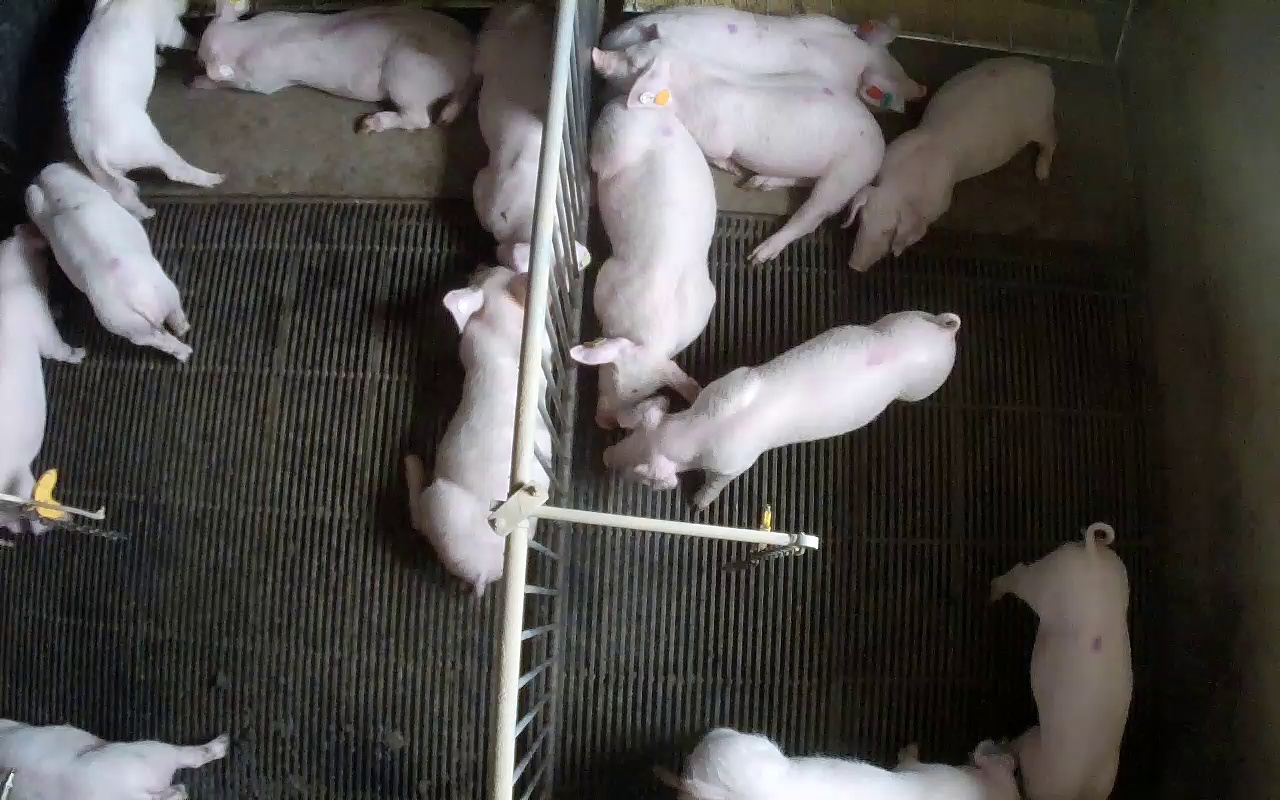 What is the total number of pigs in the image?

14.